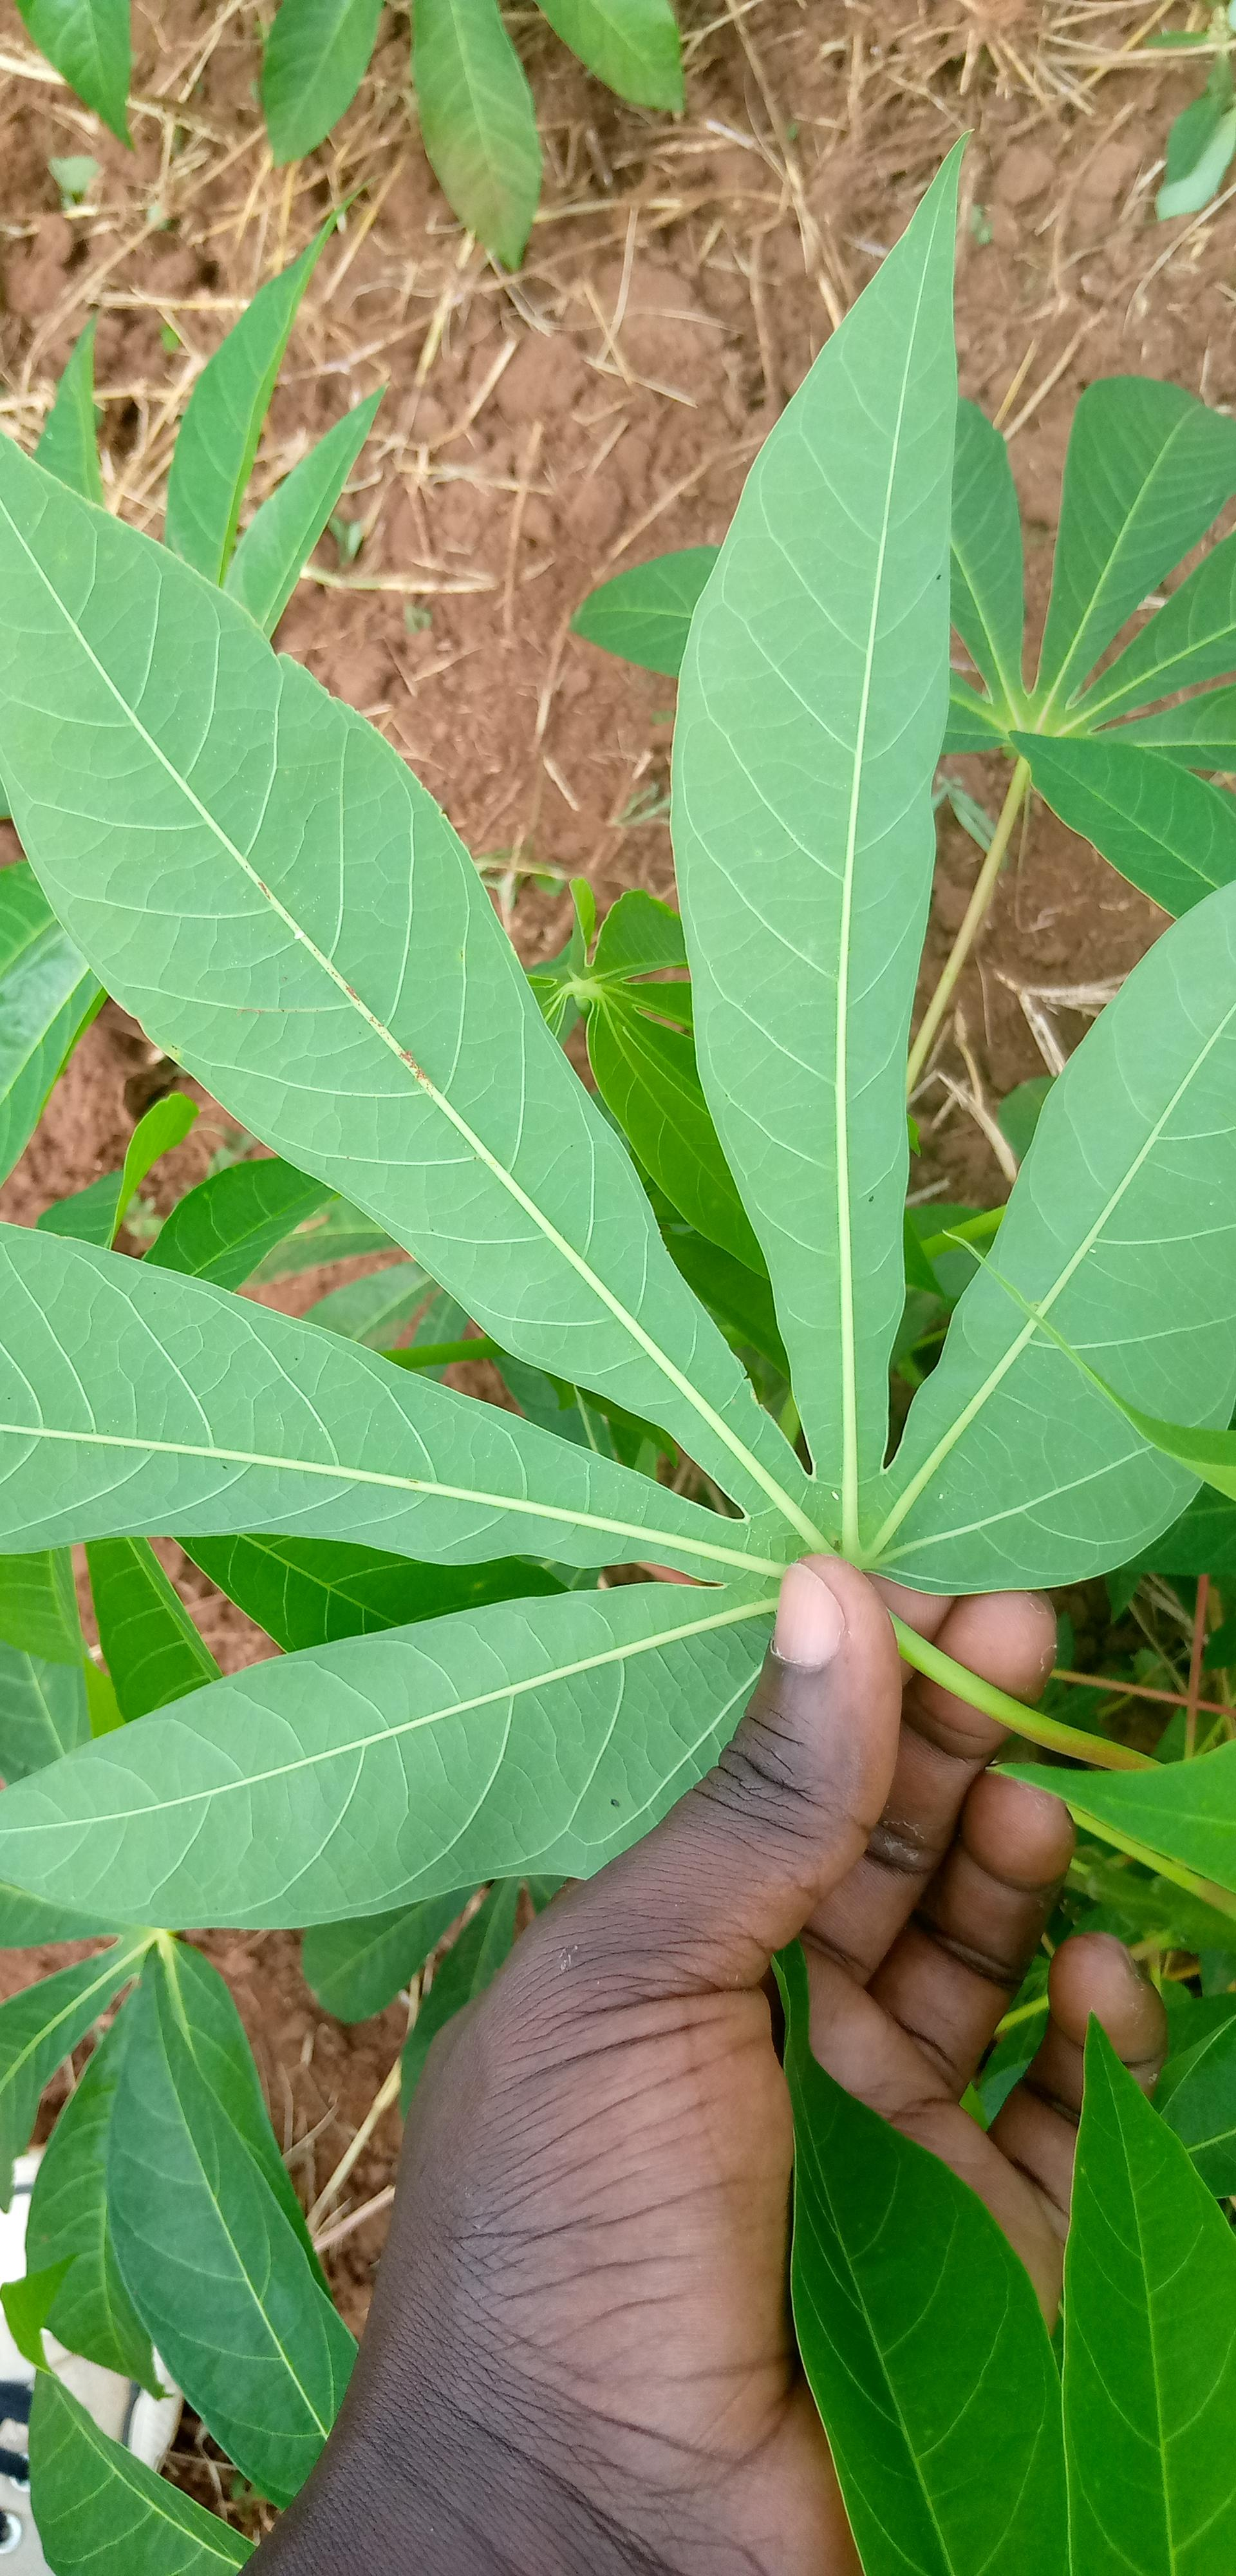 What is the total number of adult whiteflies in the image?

2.